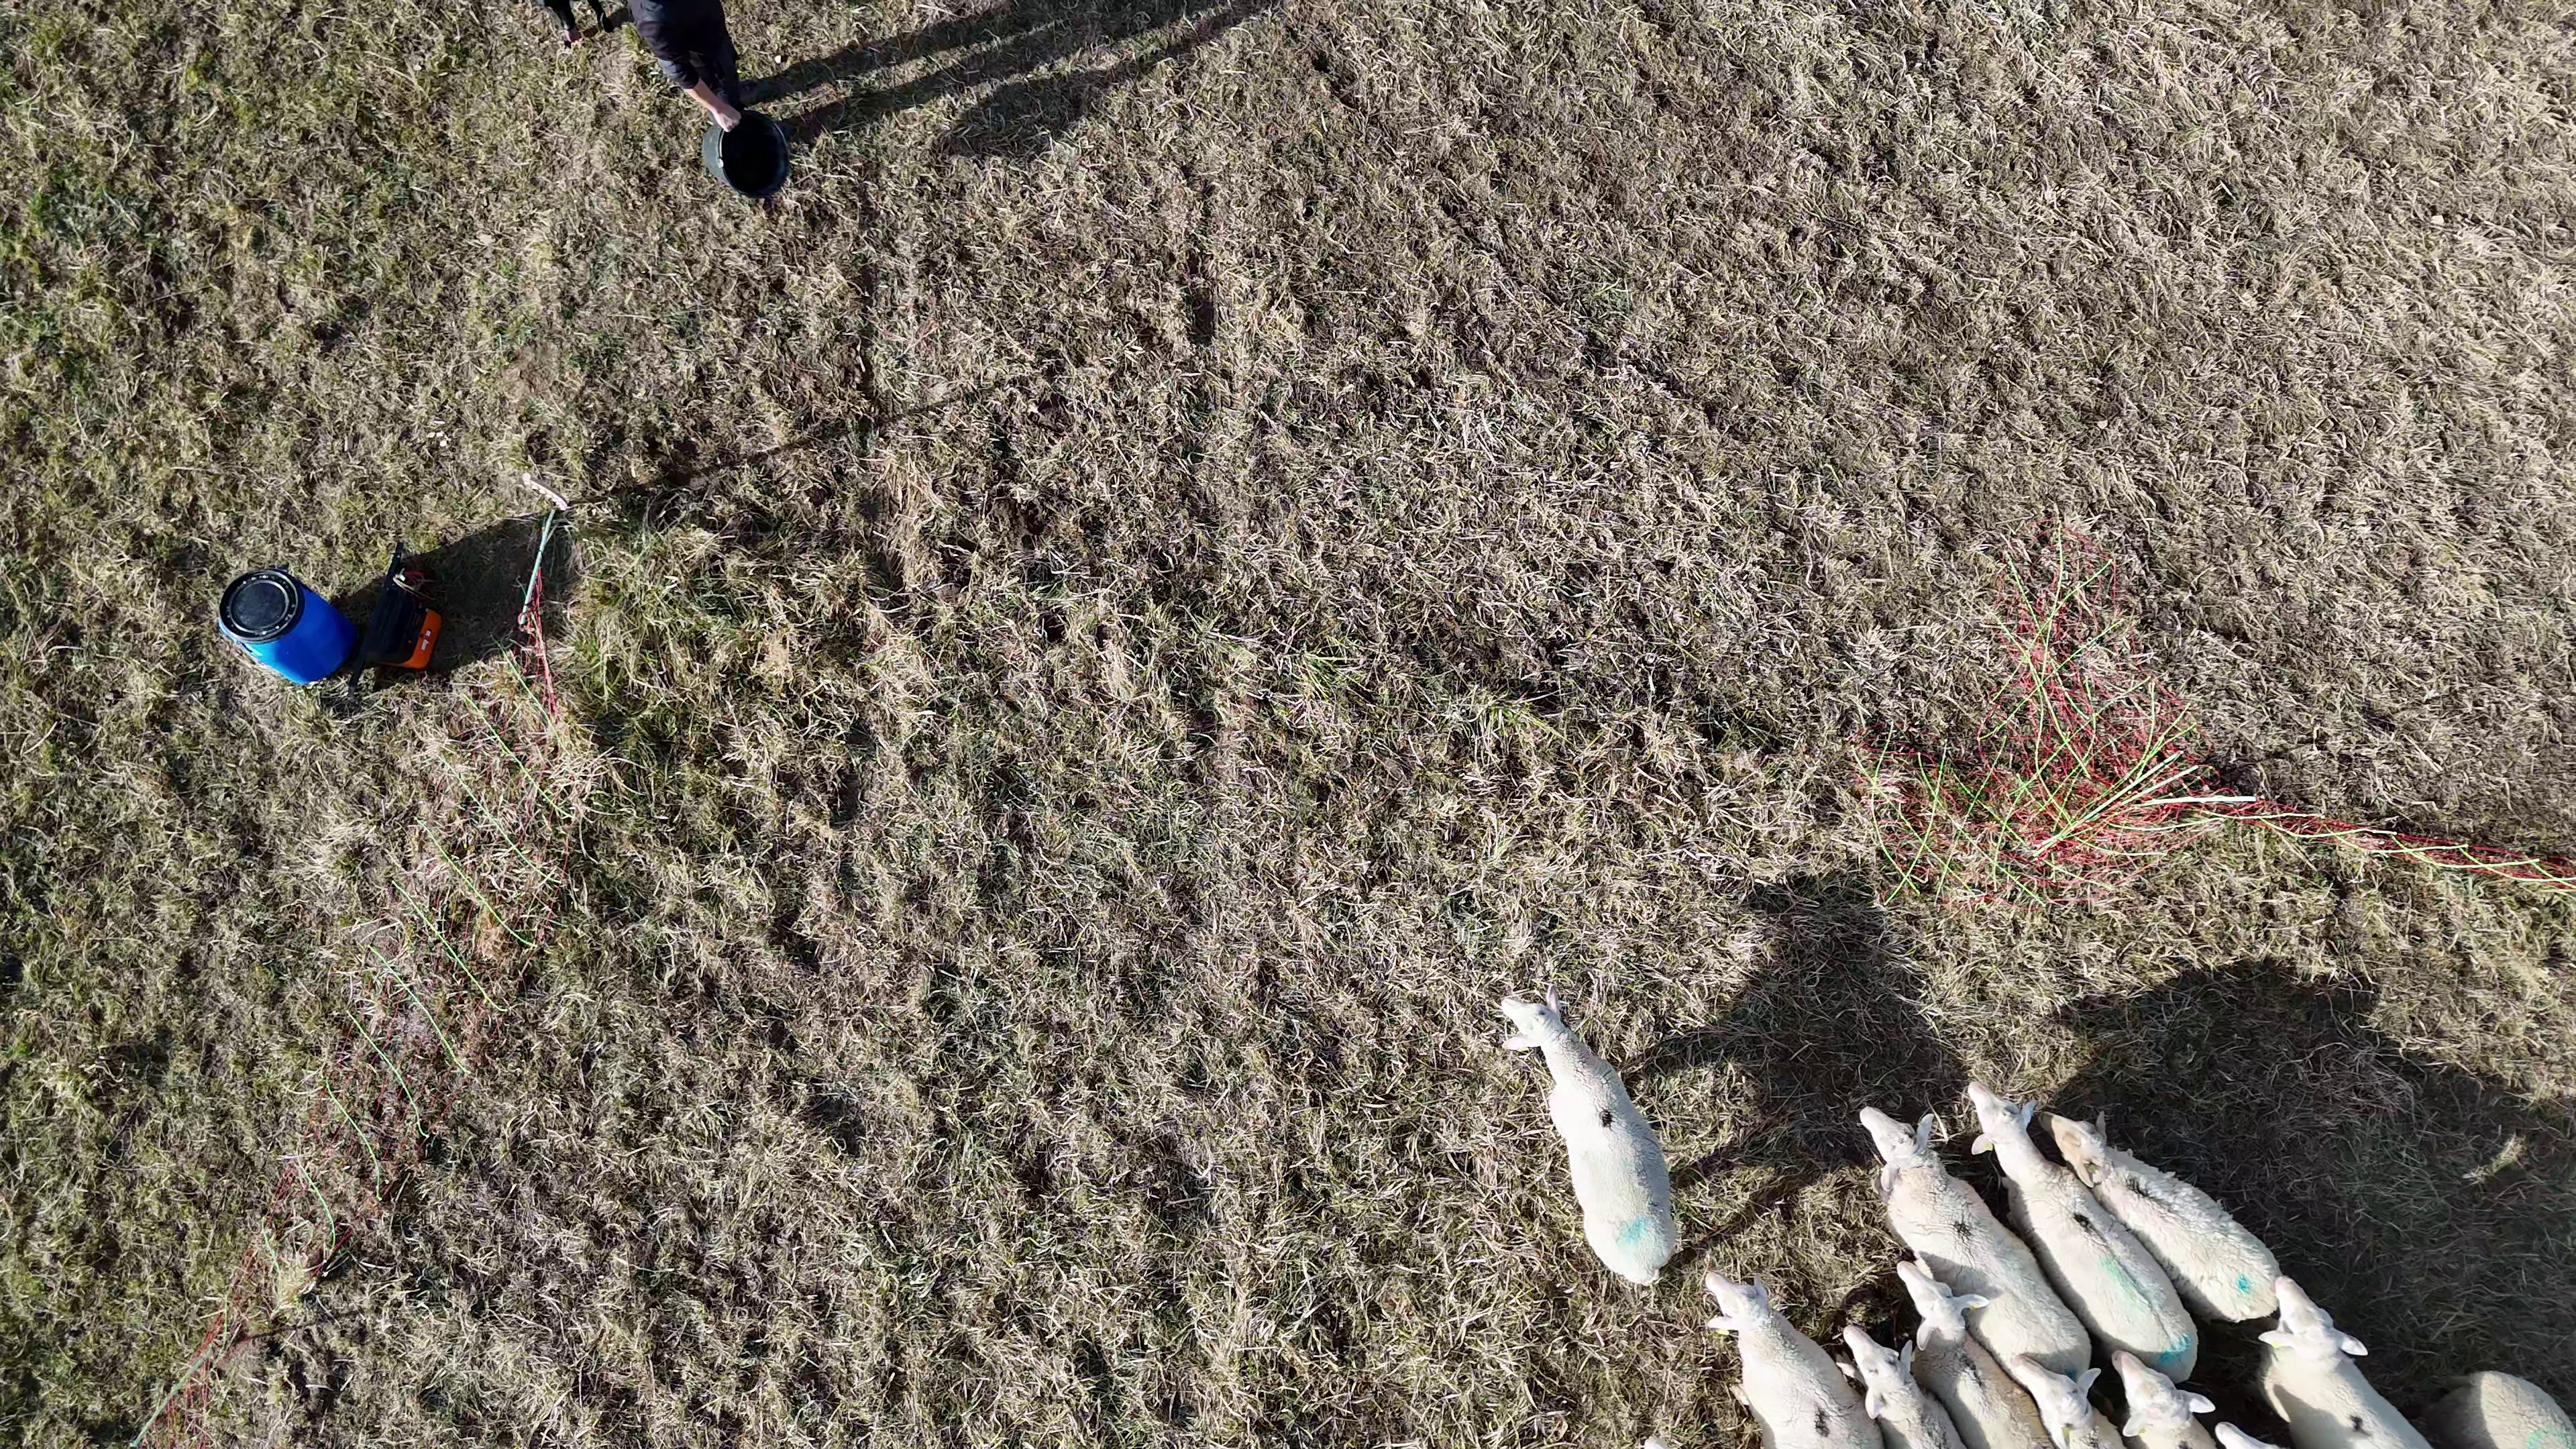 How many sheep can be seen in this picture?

11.